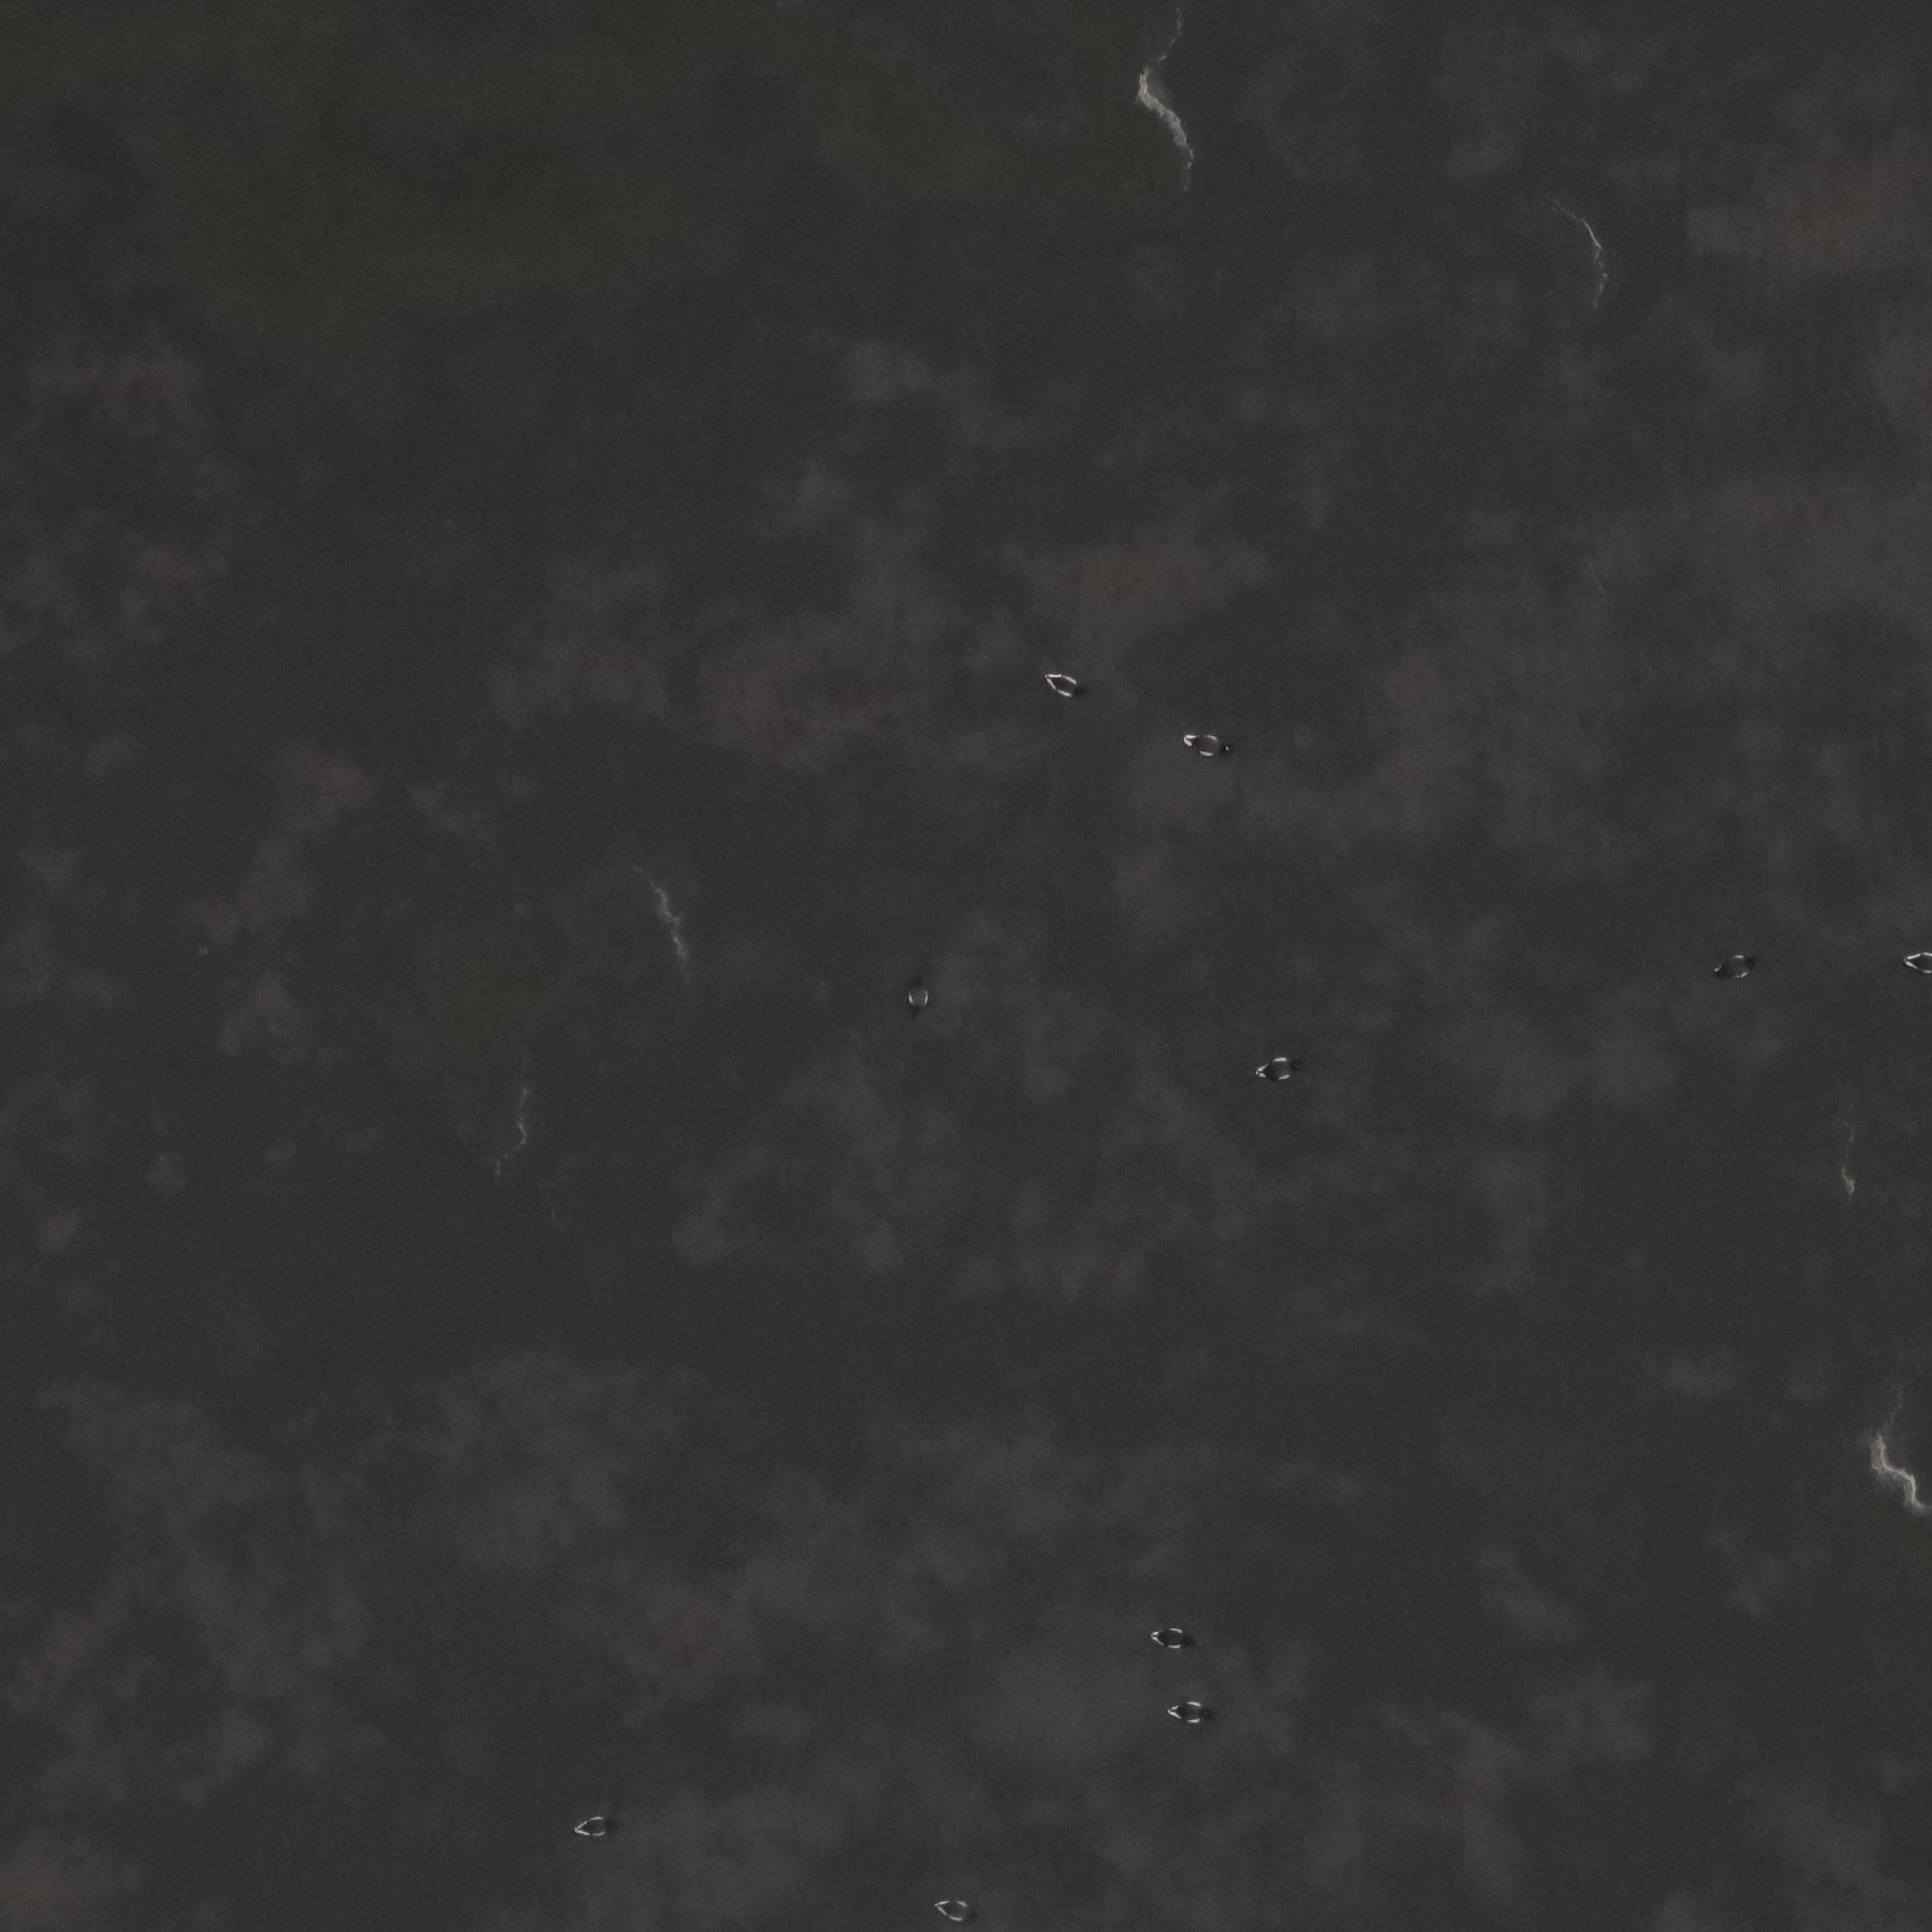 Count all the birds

10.